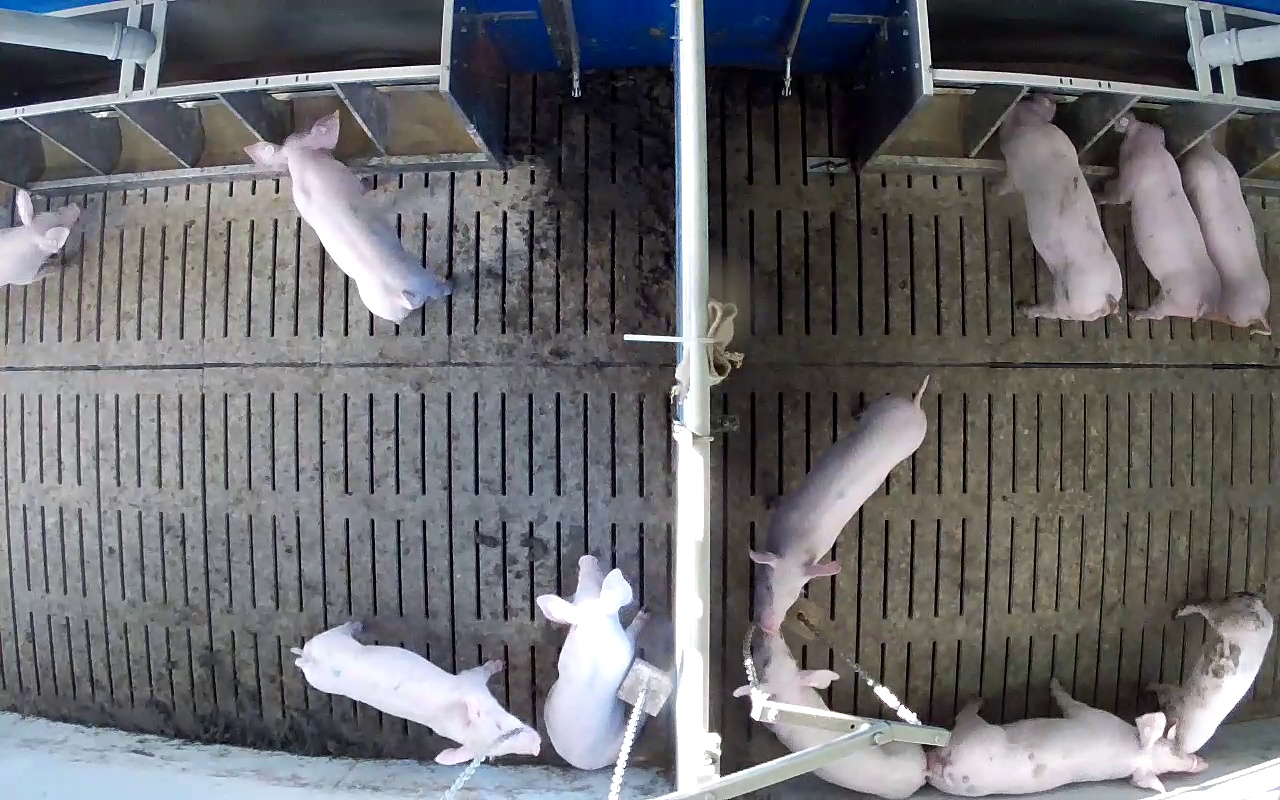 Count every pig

11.